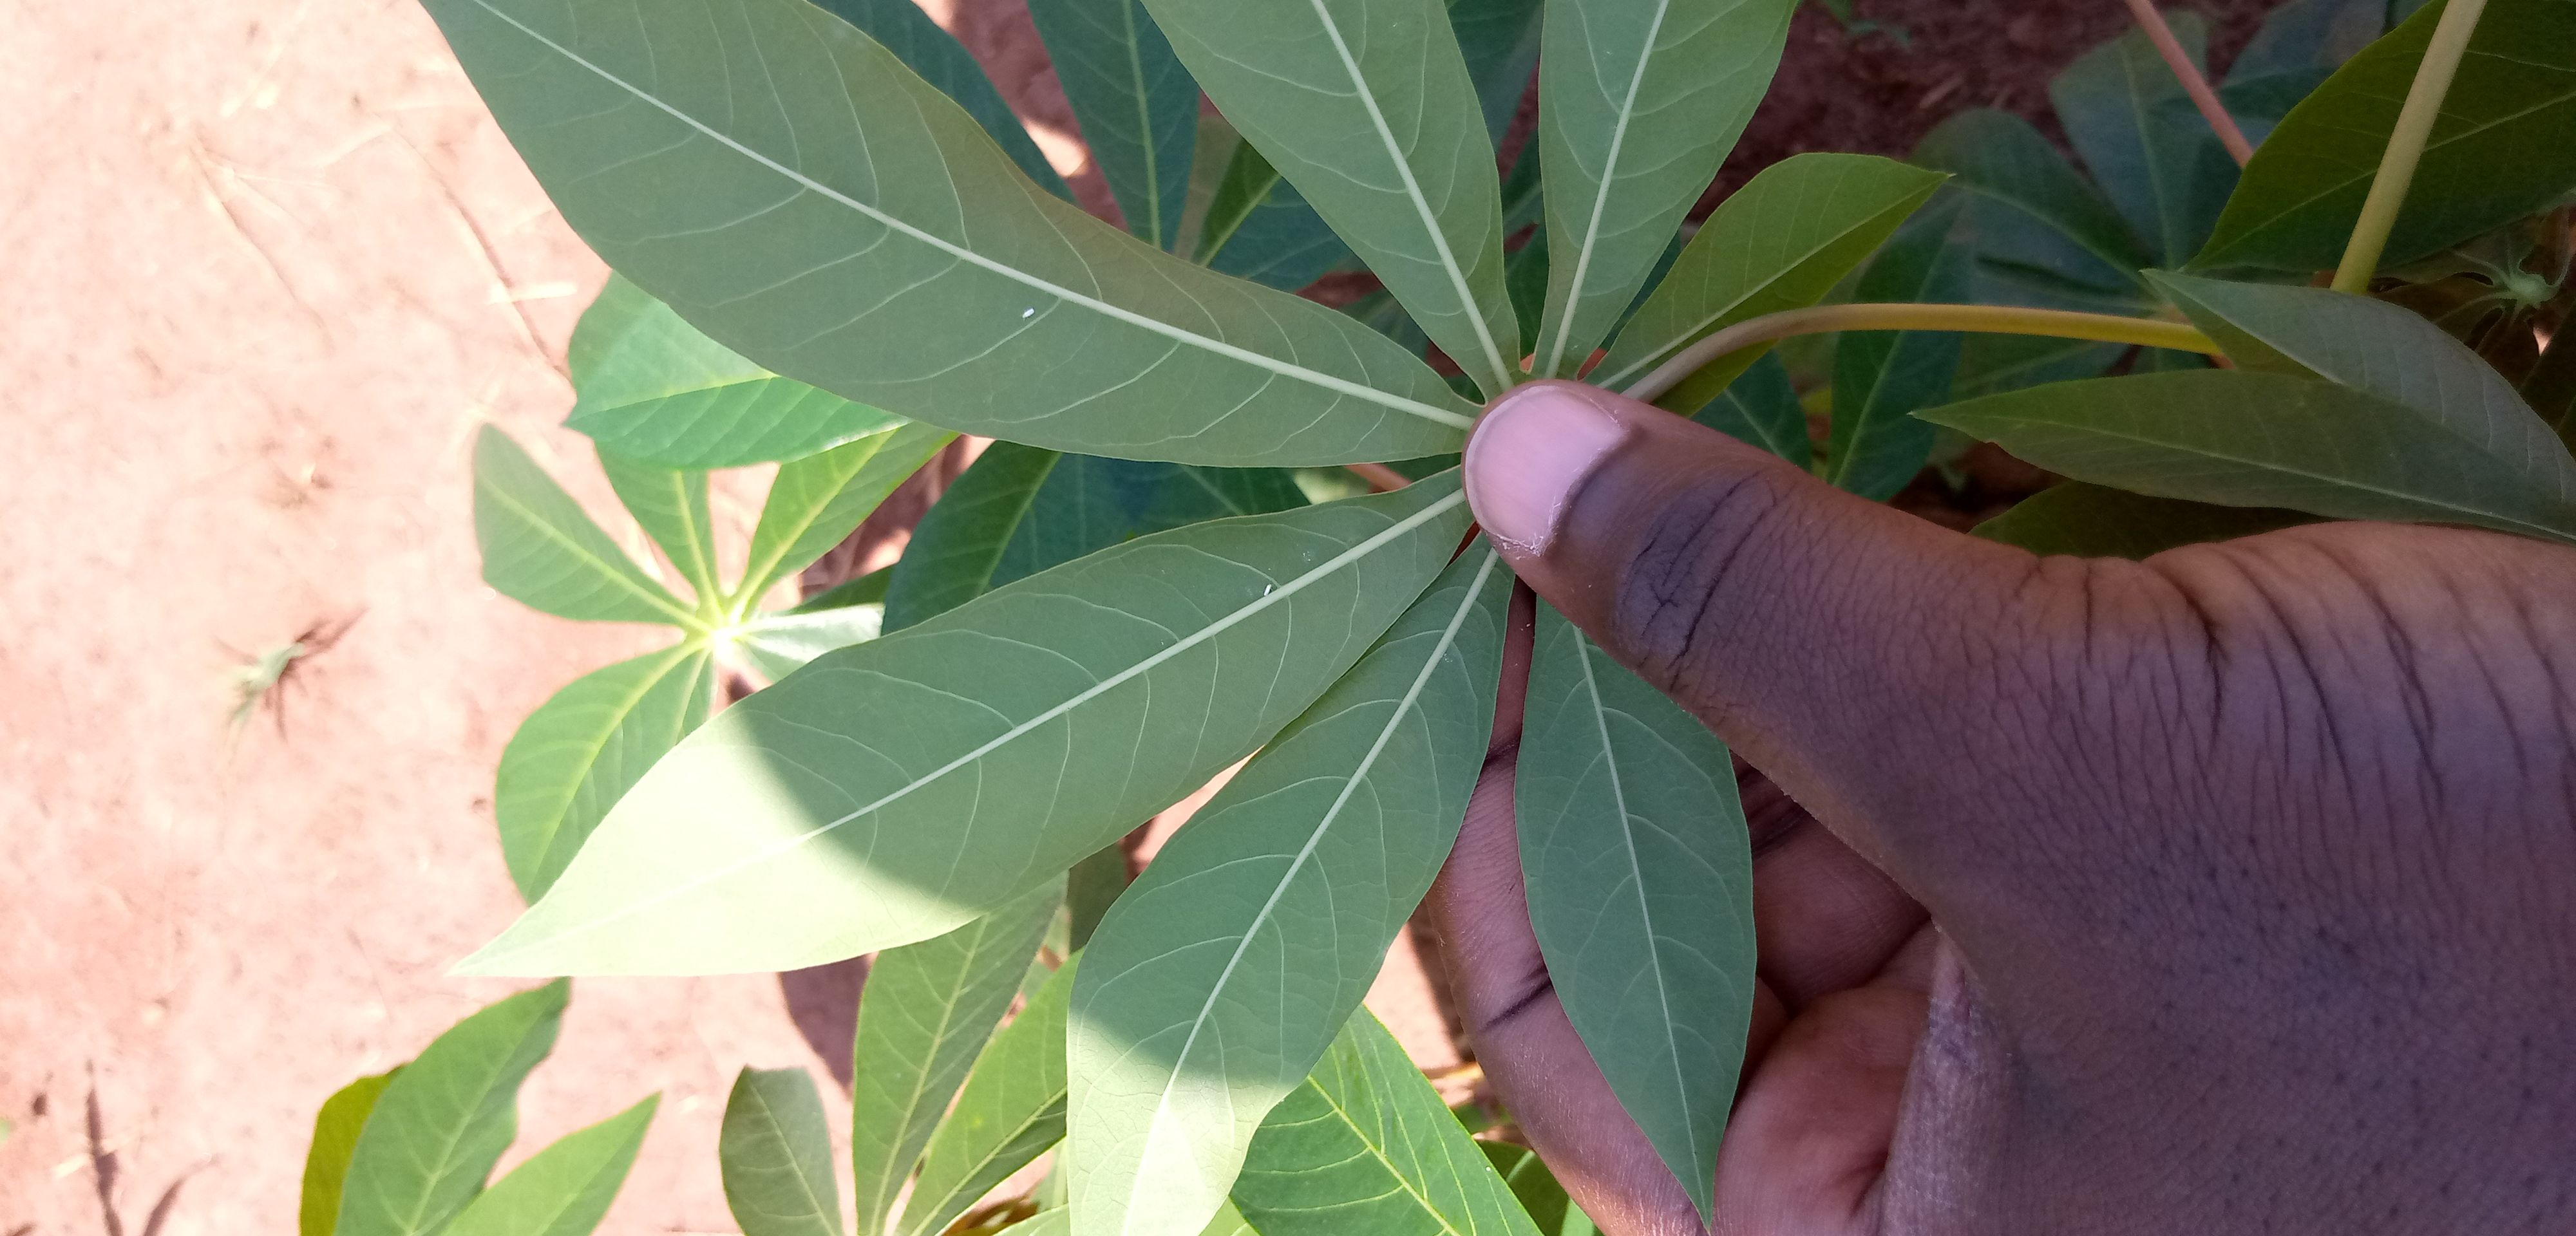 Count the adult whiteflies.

2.